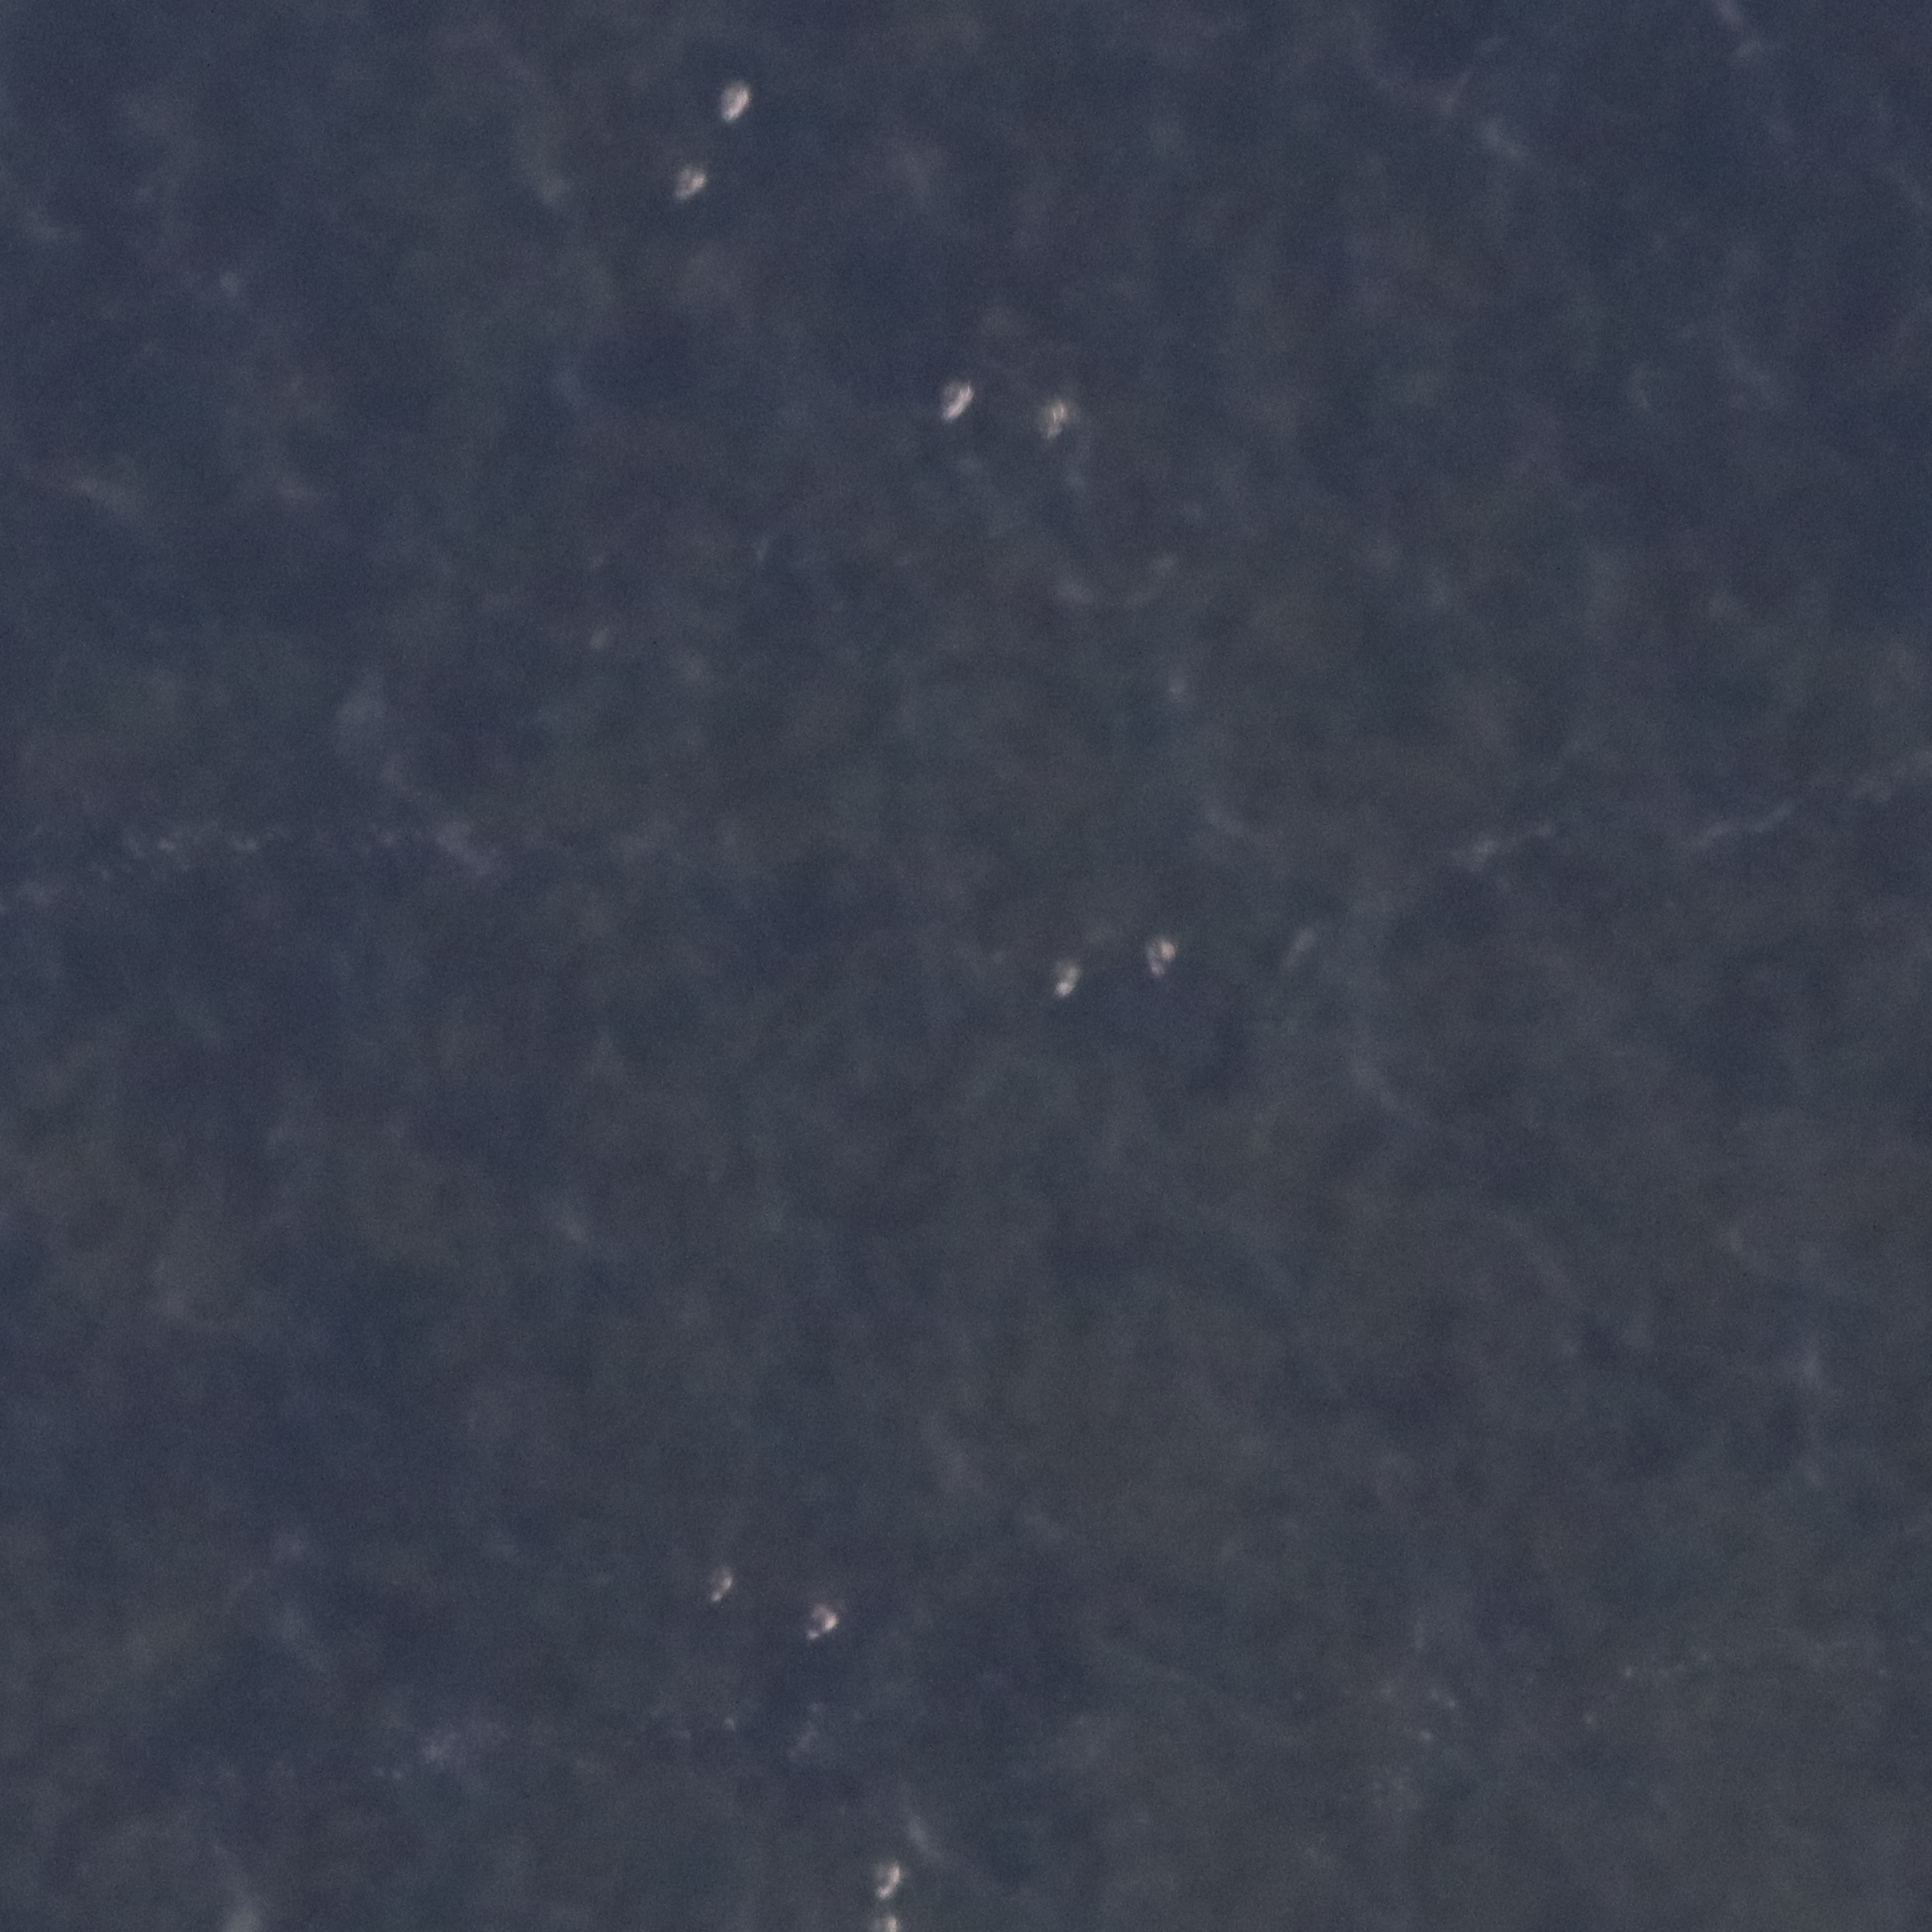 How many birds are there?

10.